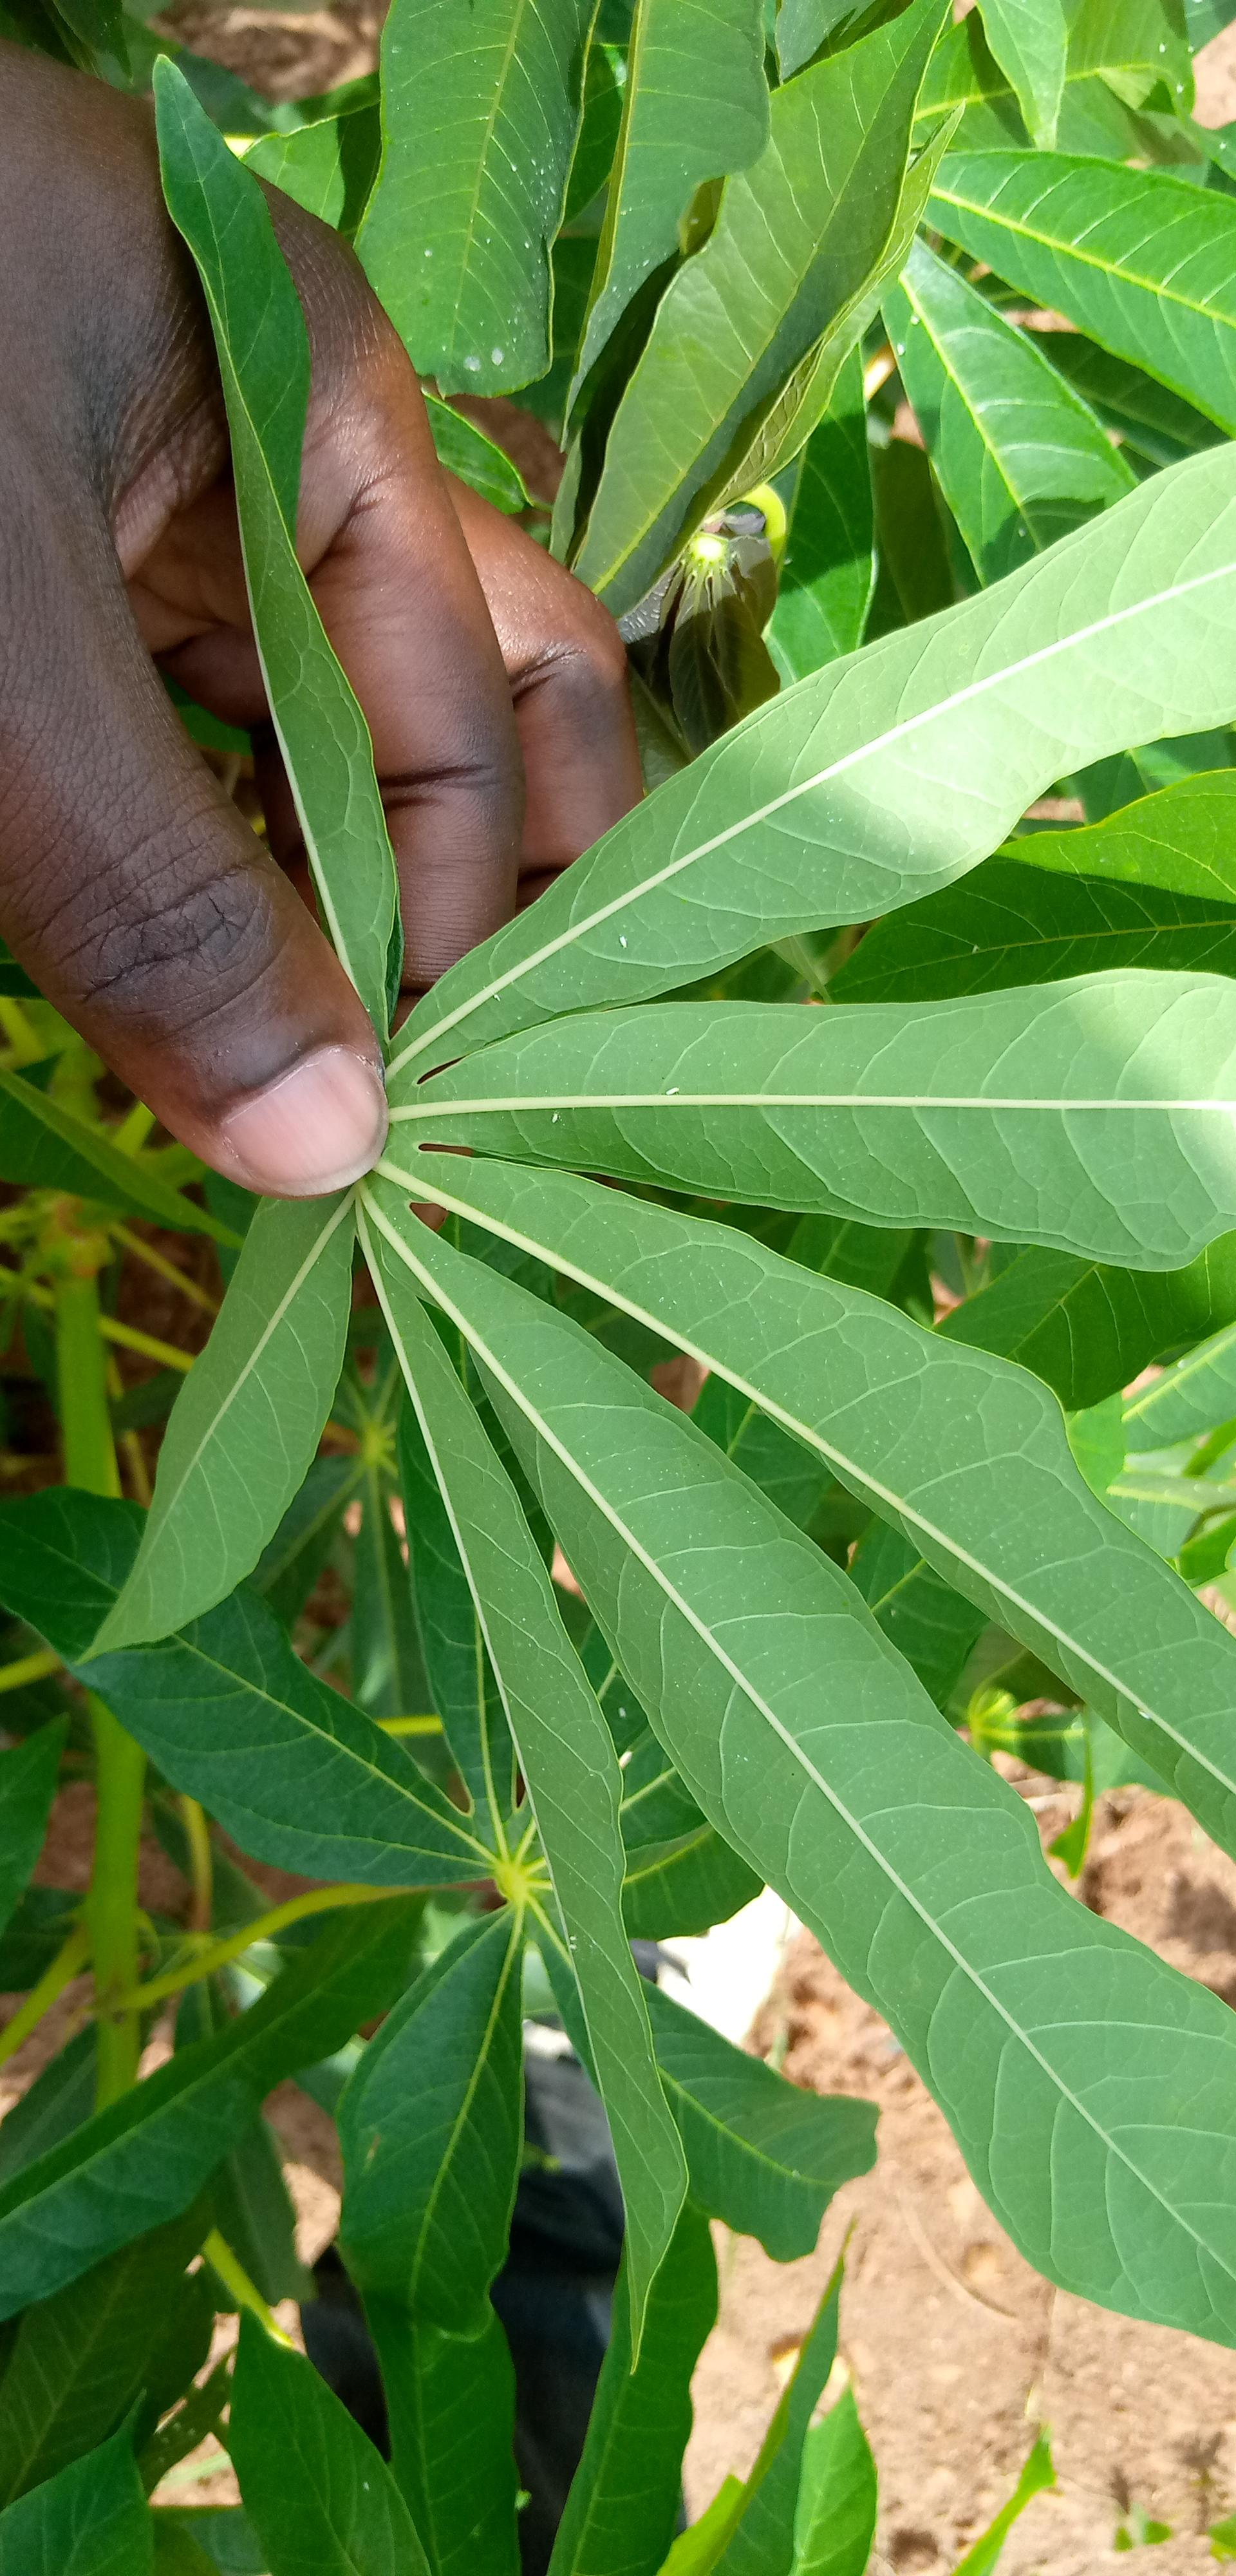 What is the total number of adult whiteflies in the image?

3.